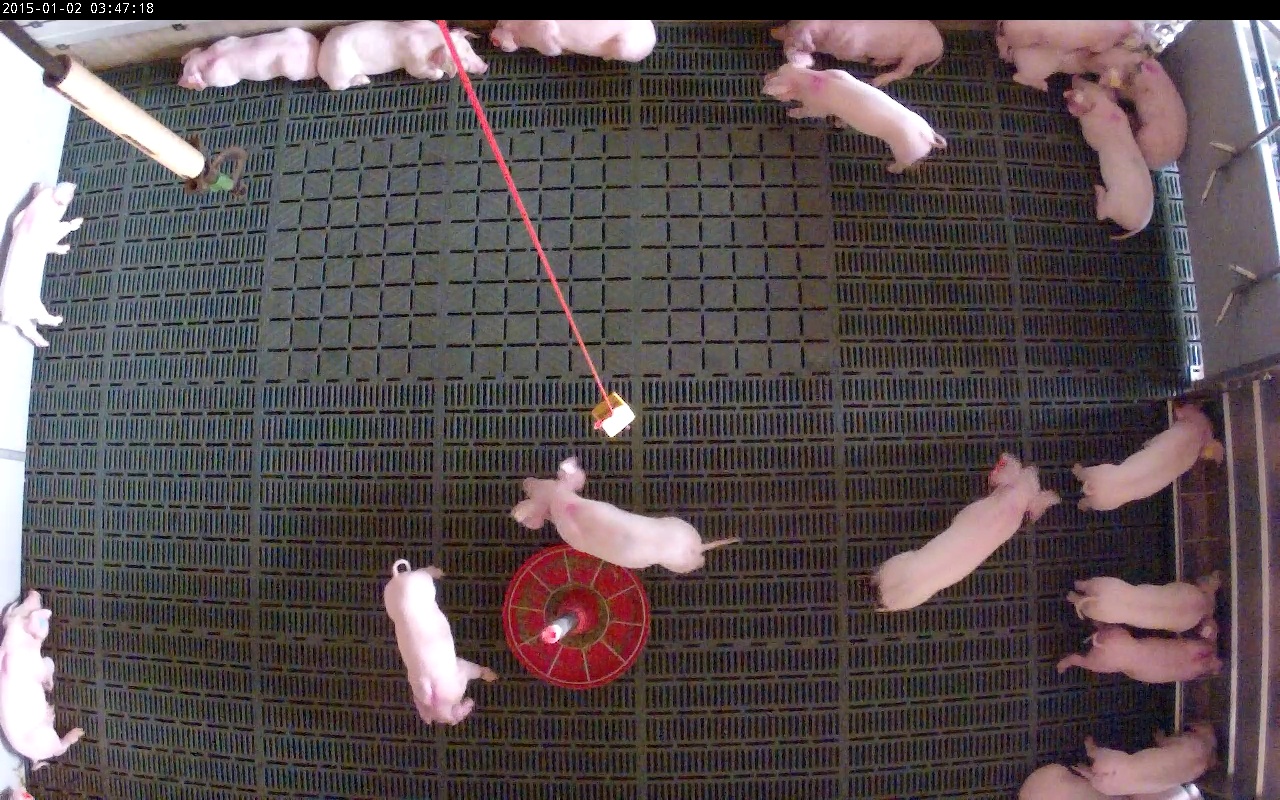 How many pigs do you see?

19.